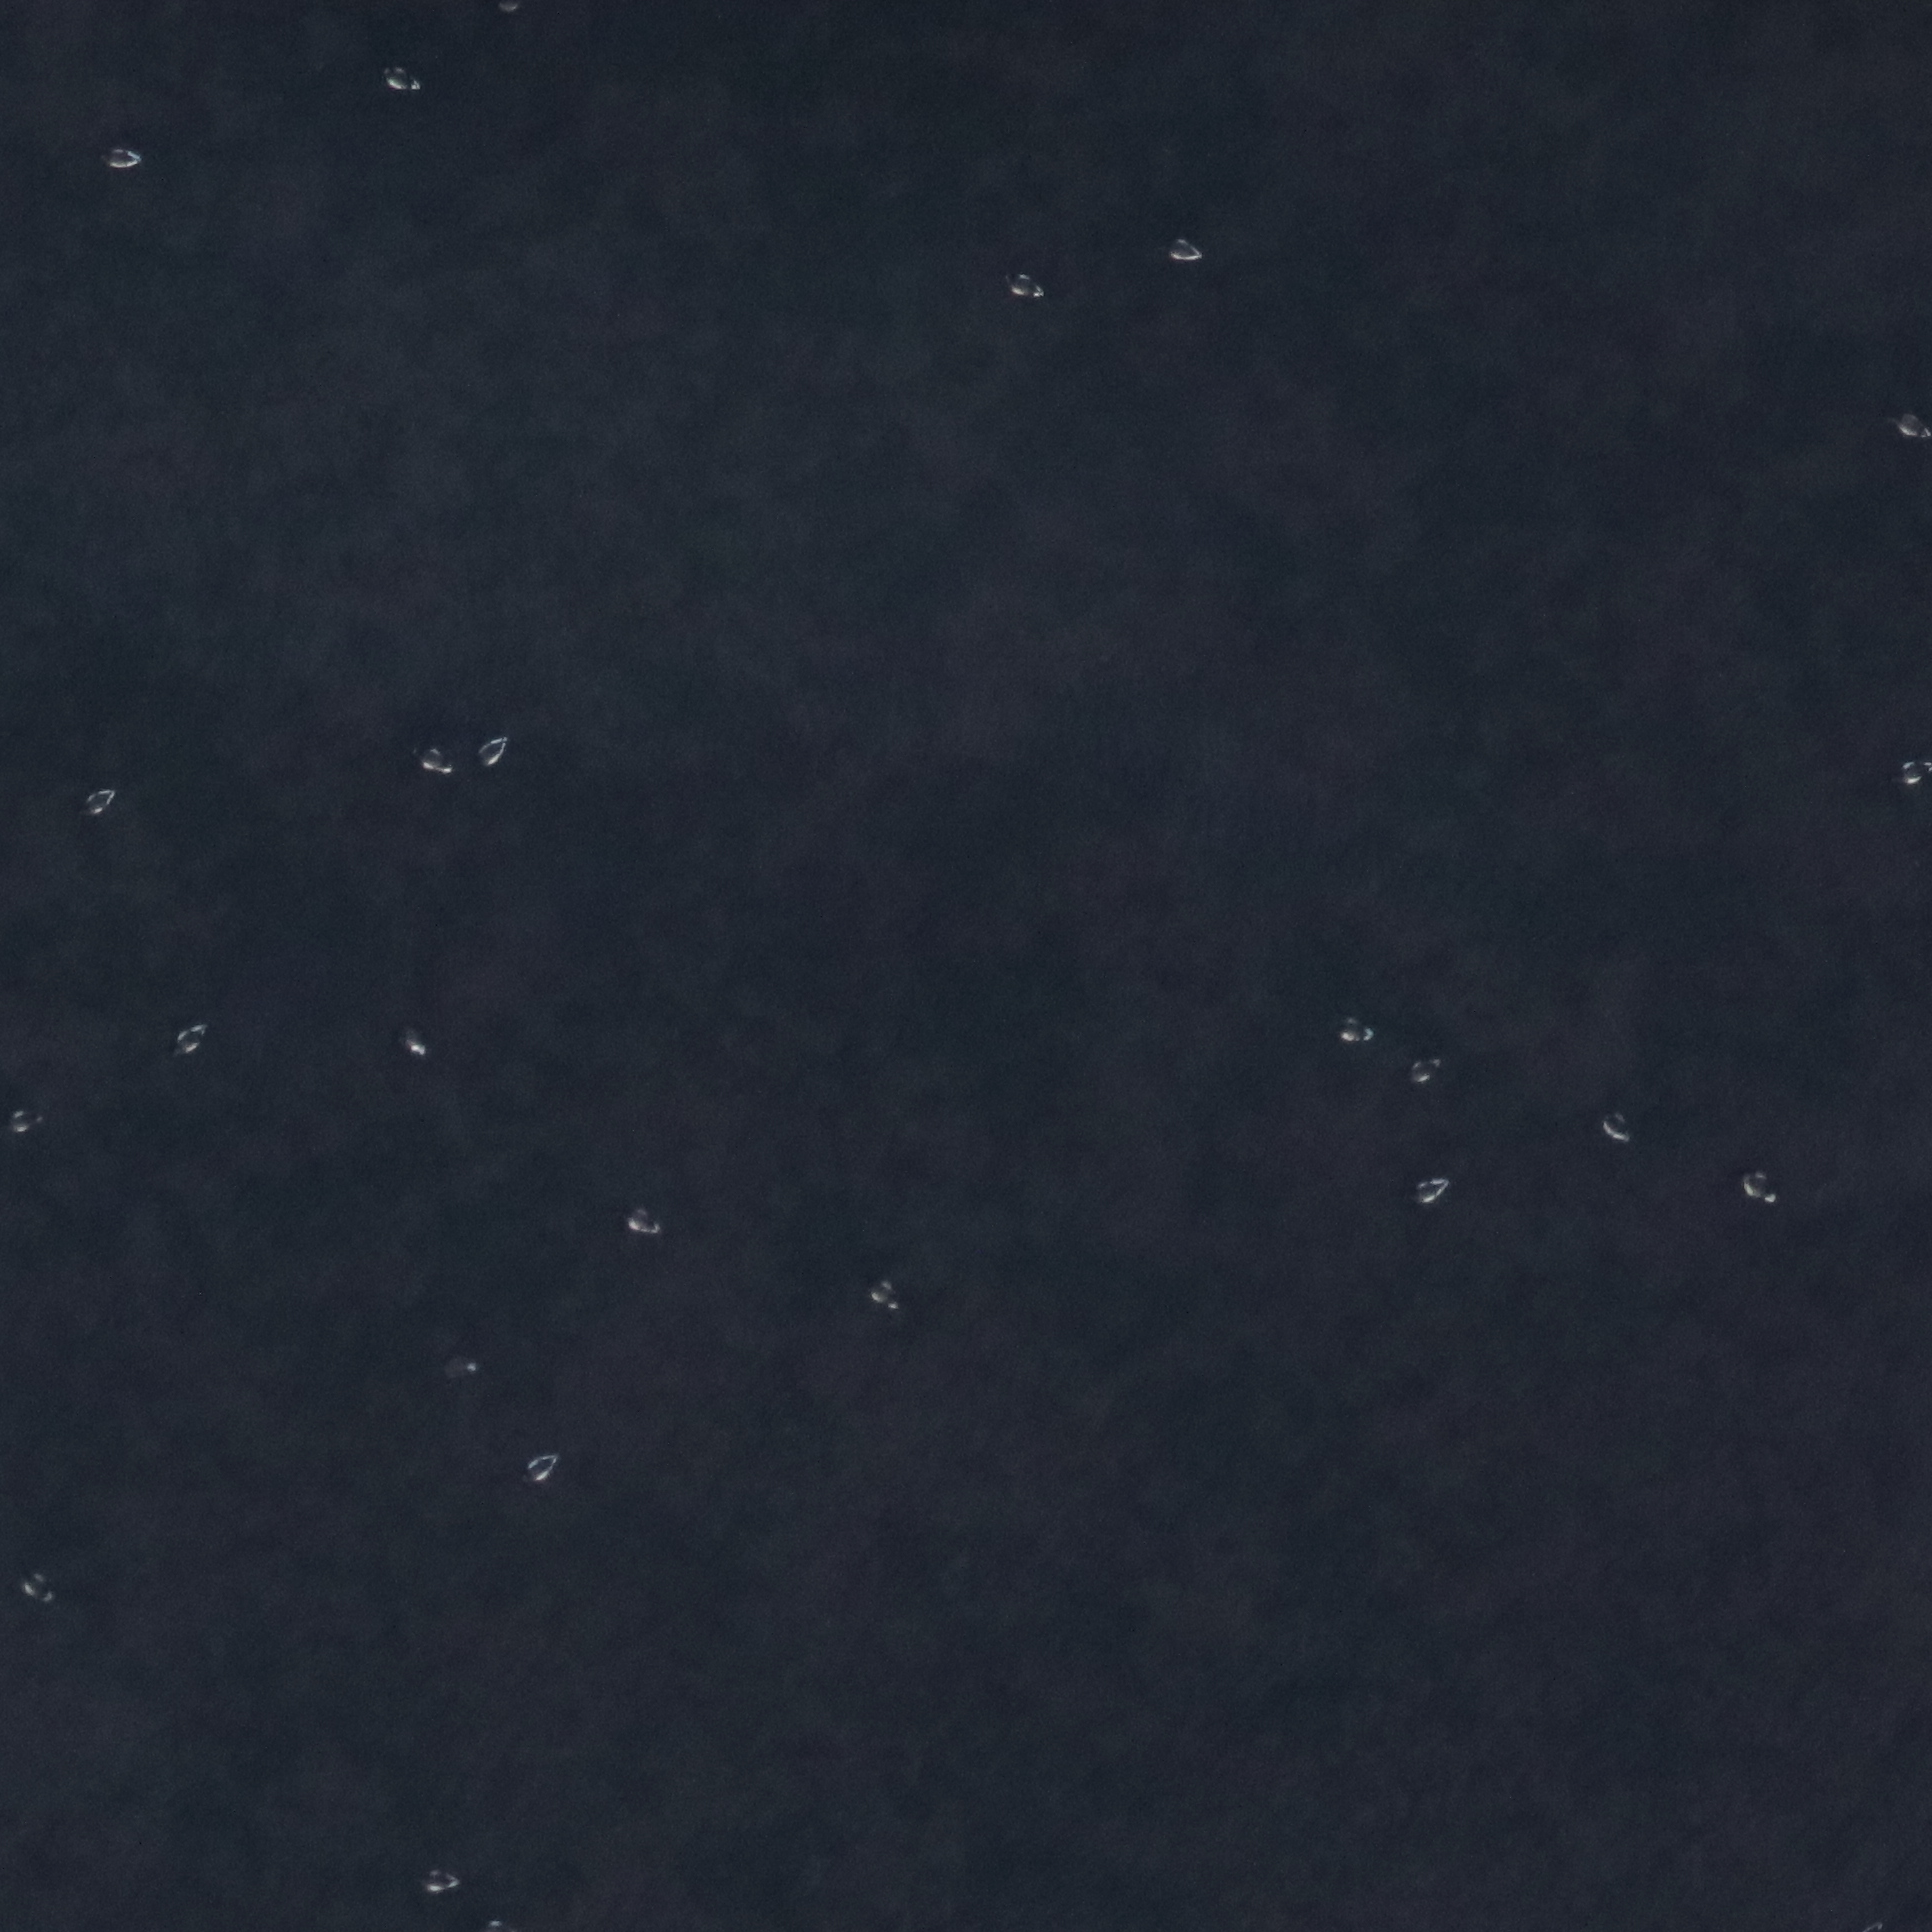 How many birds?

23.